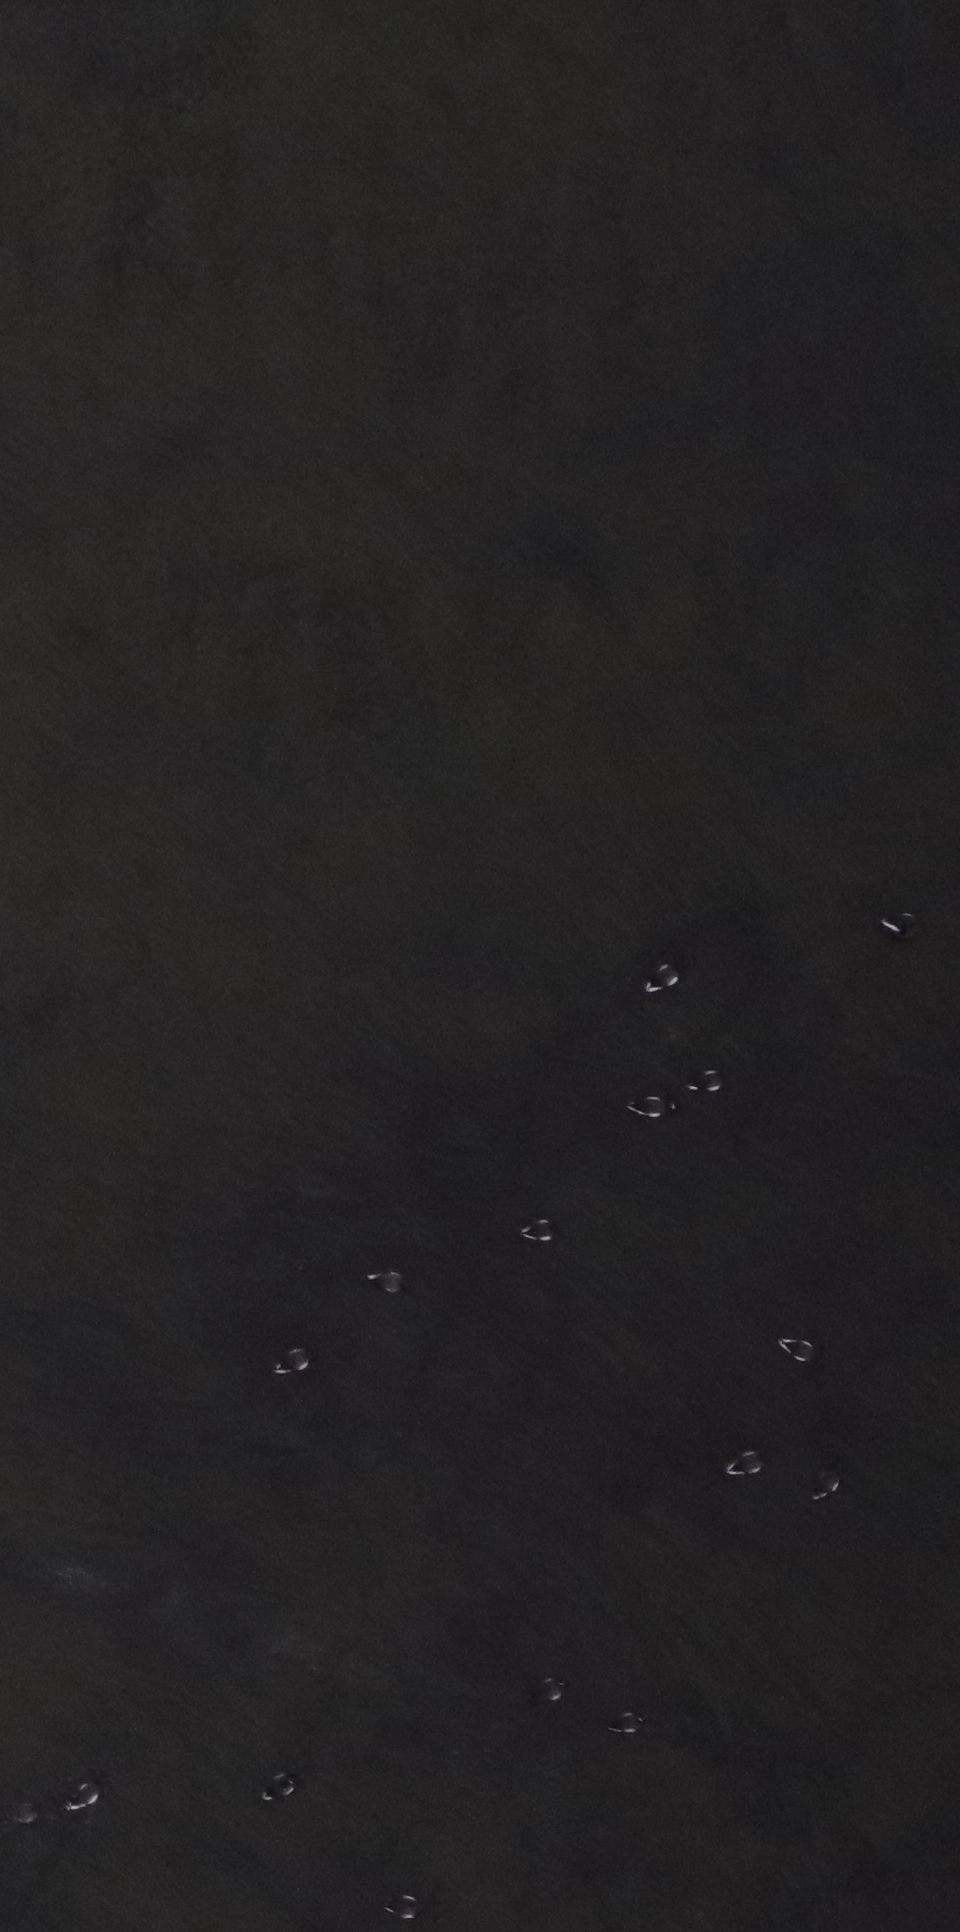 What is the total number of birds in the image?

16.